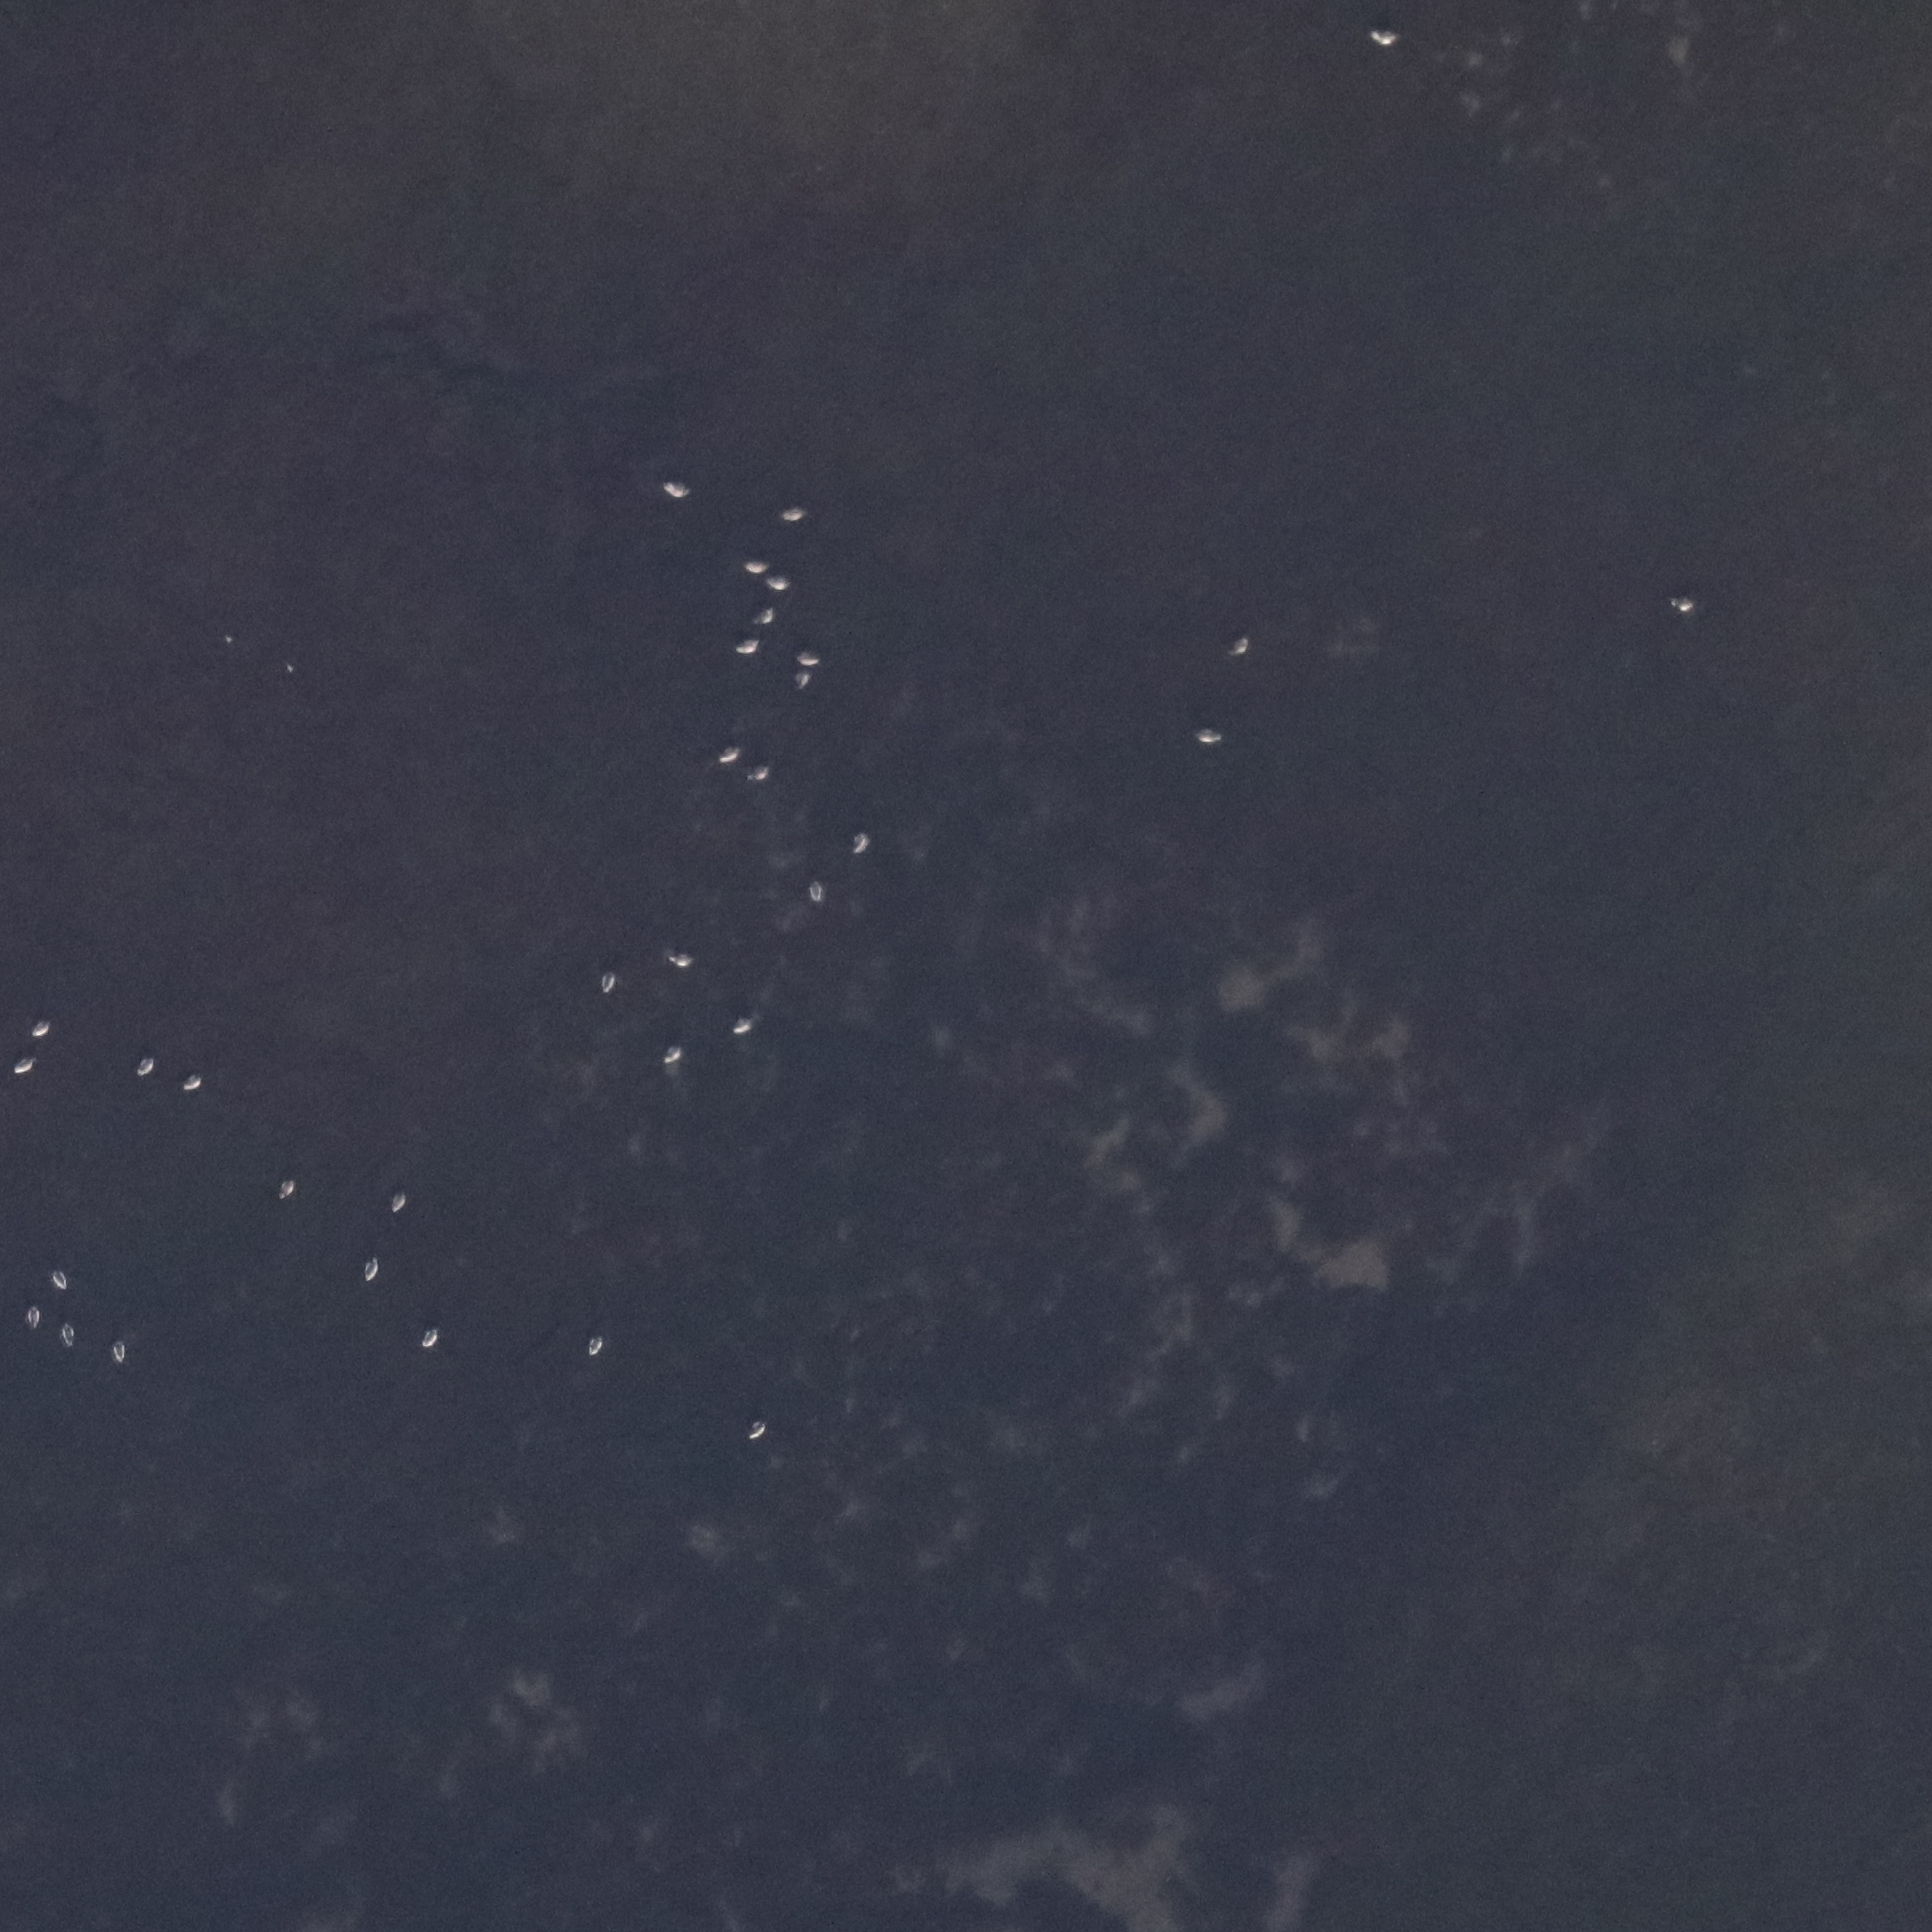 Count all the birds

34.